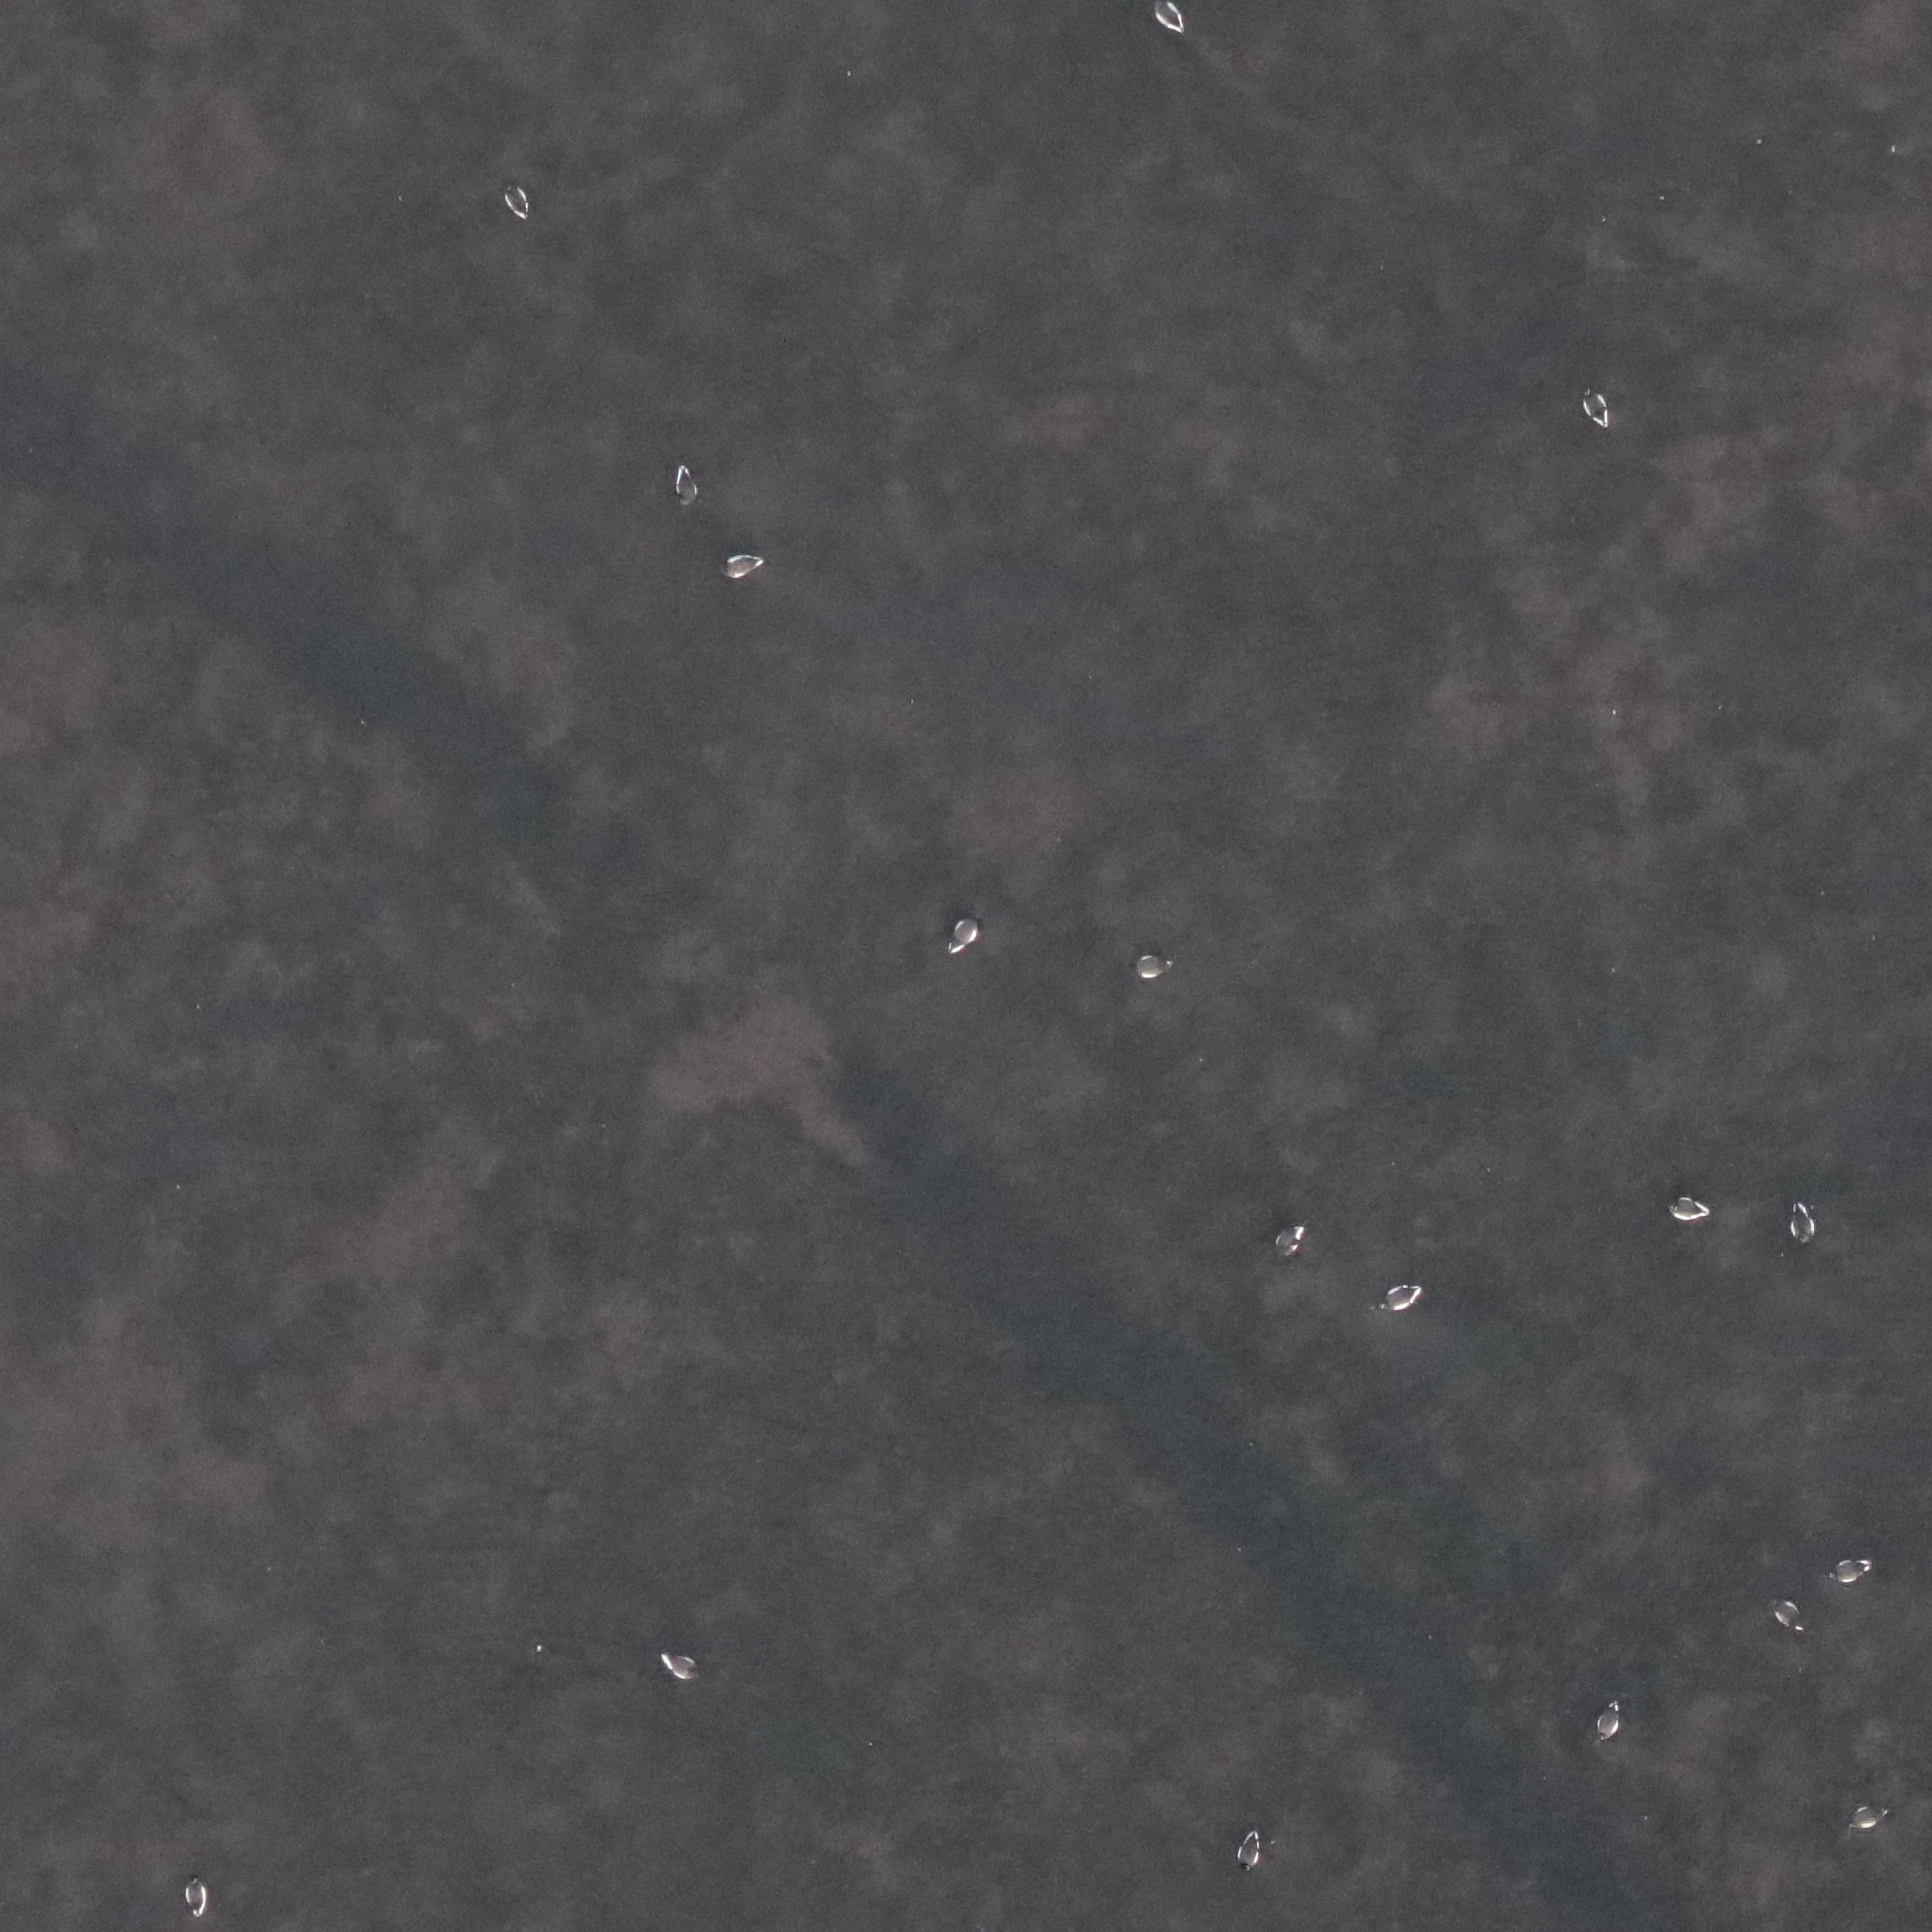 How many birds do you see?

18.